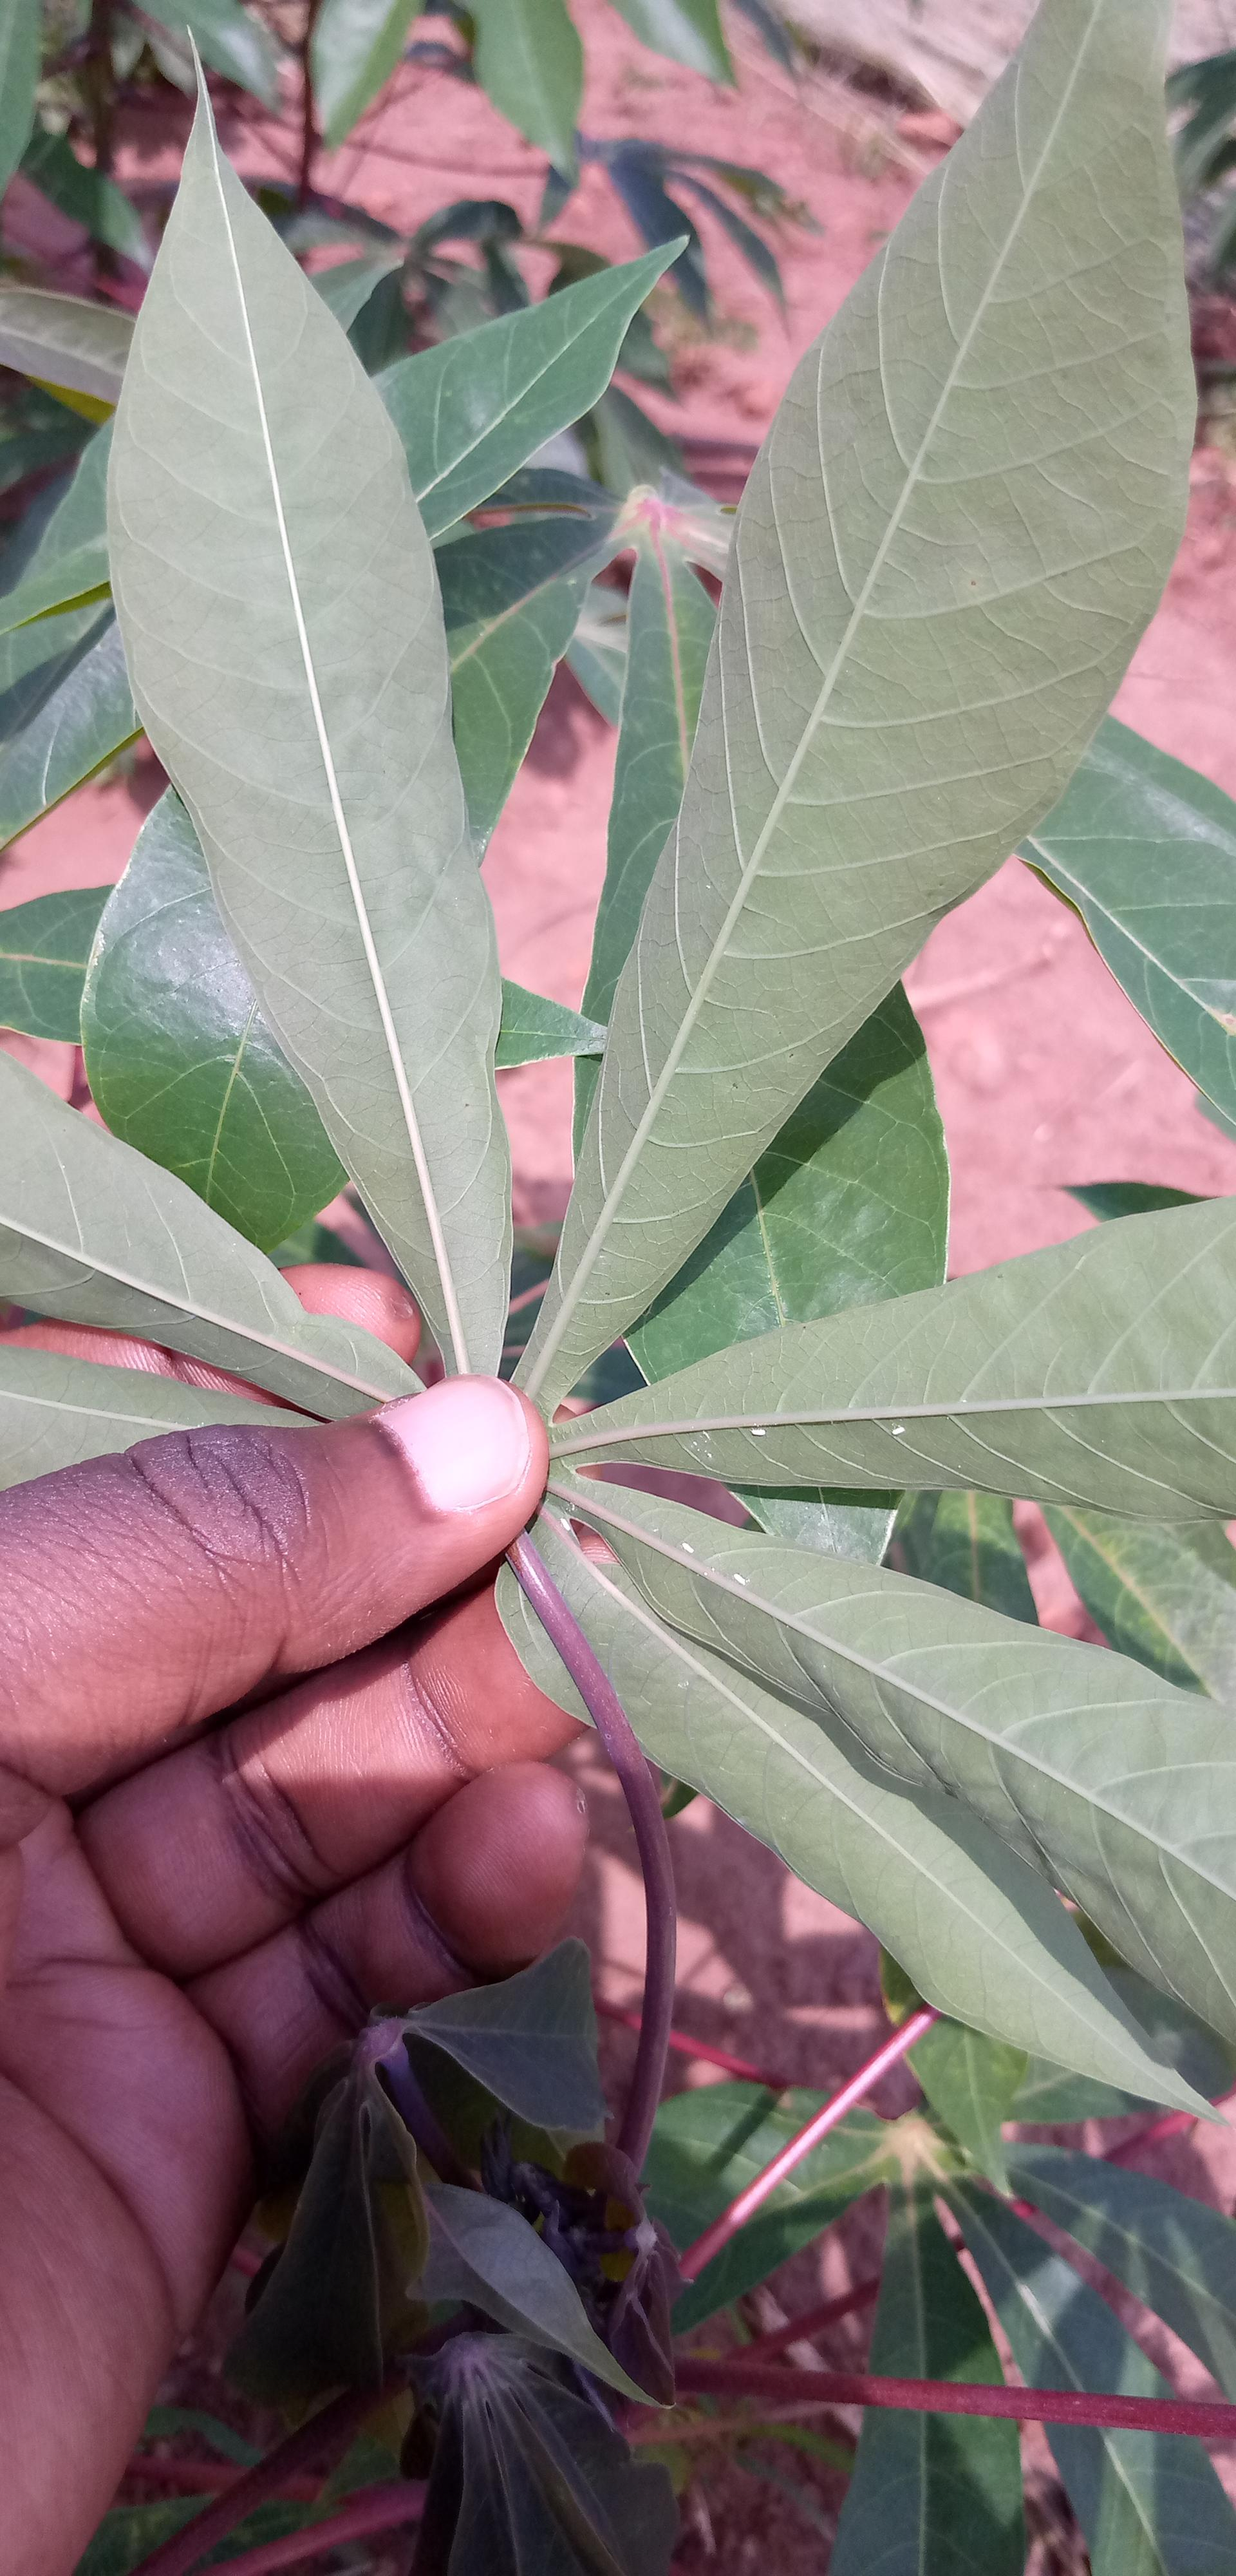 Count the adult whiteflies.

4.